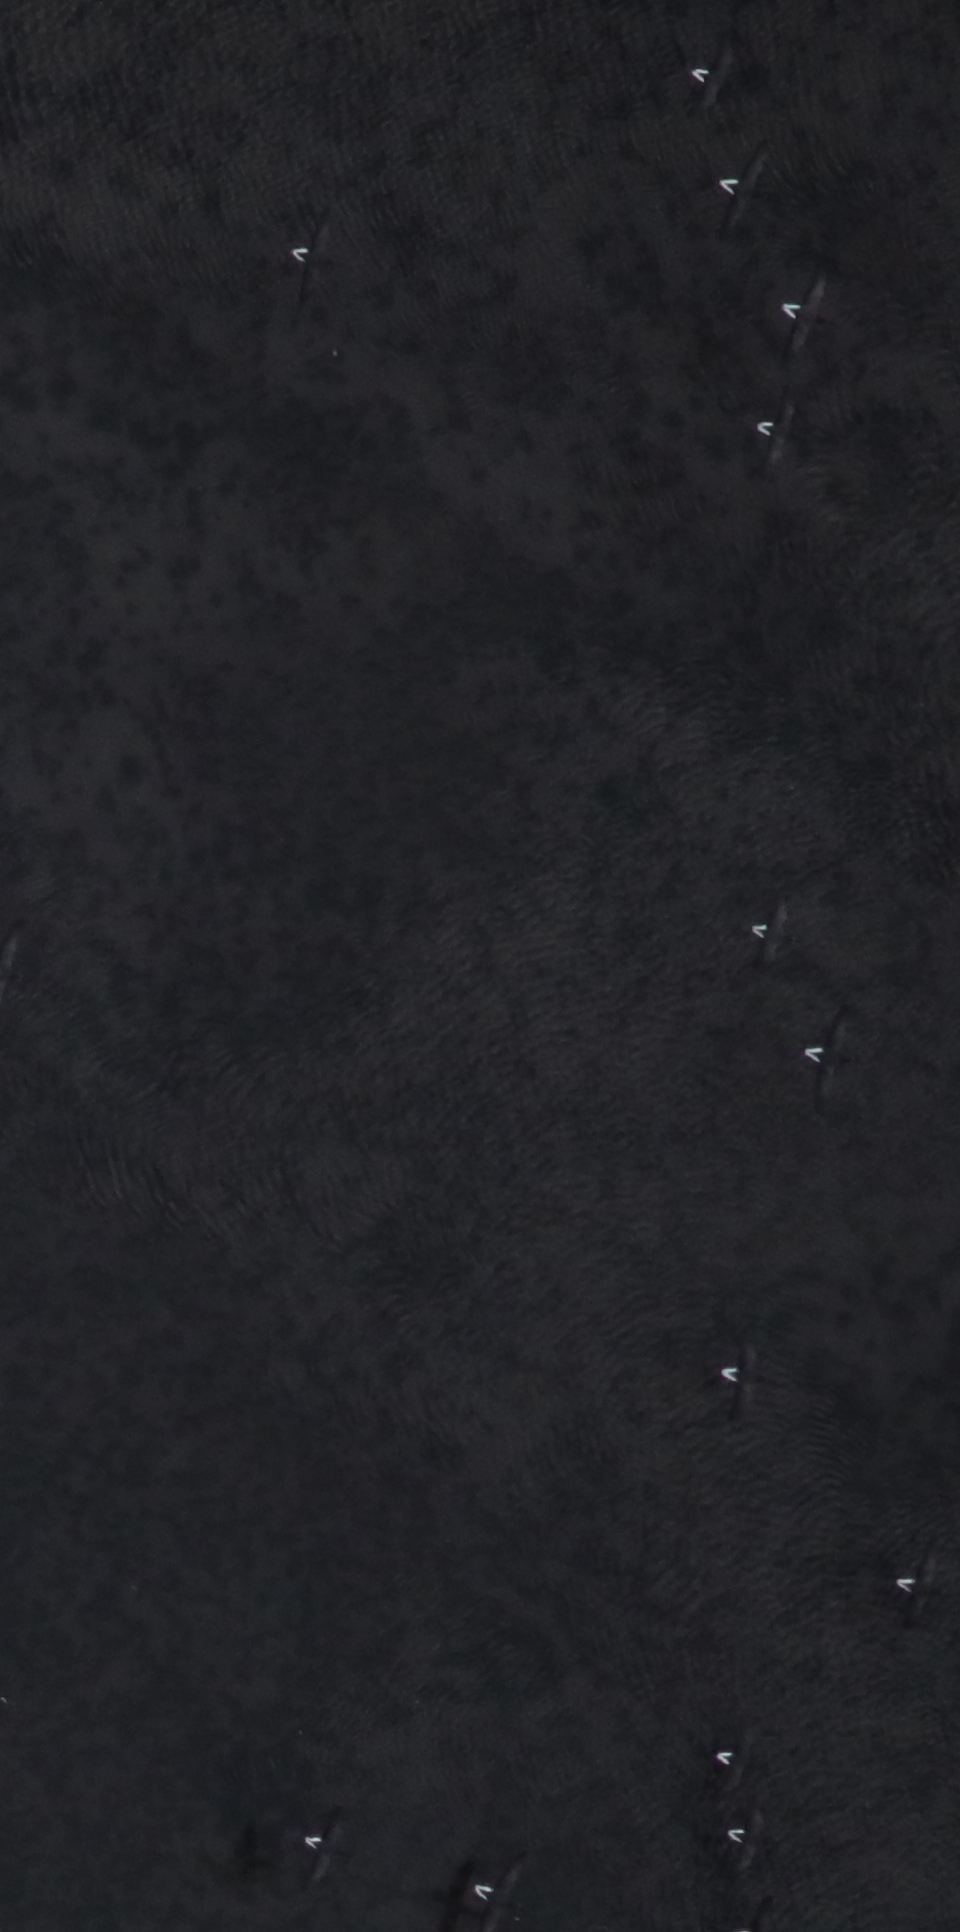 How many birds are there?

14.